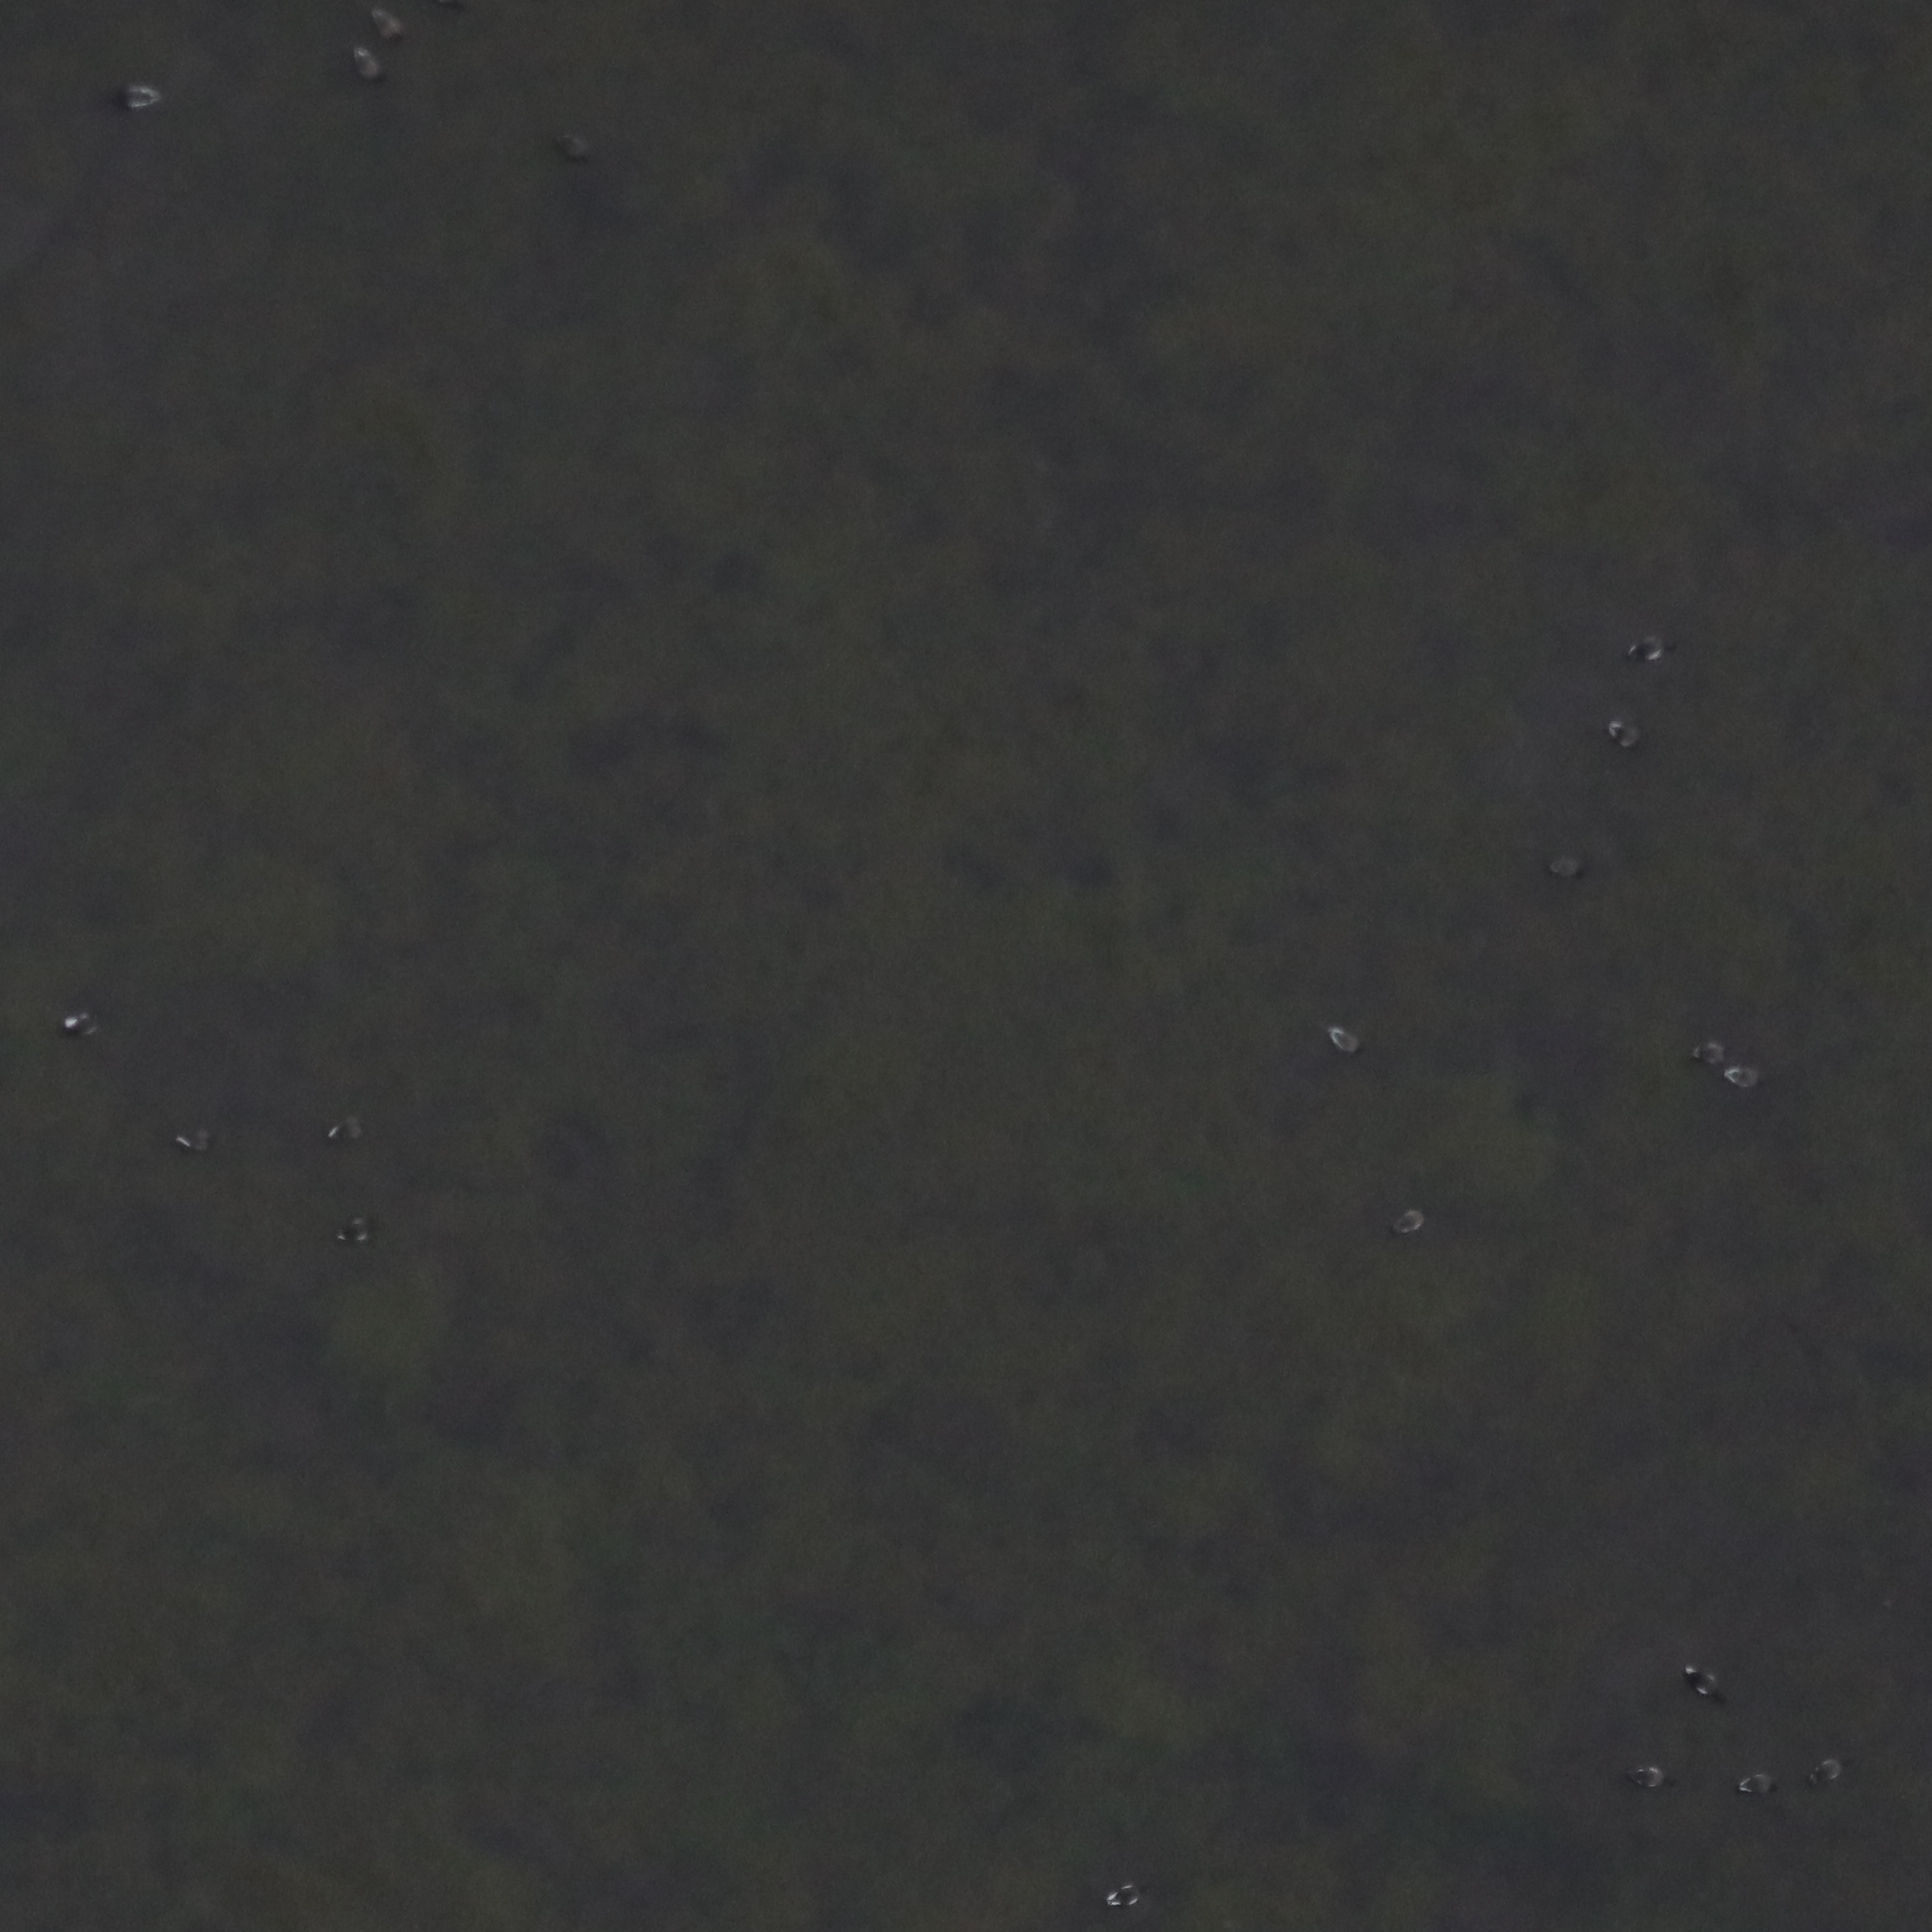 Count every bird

20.